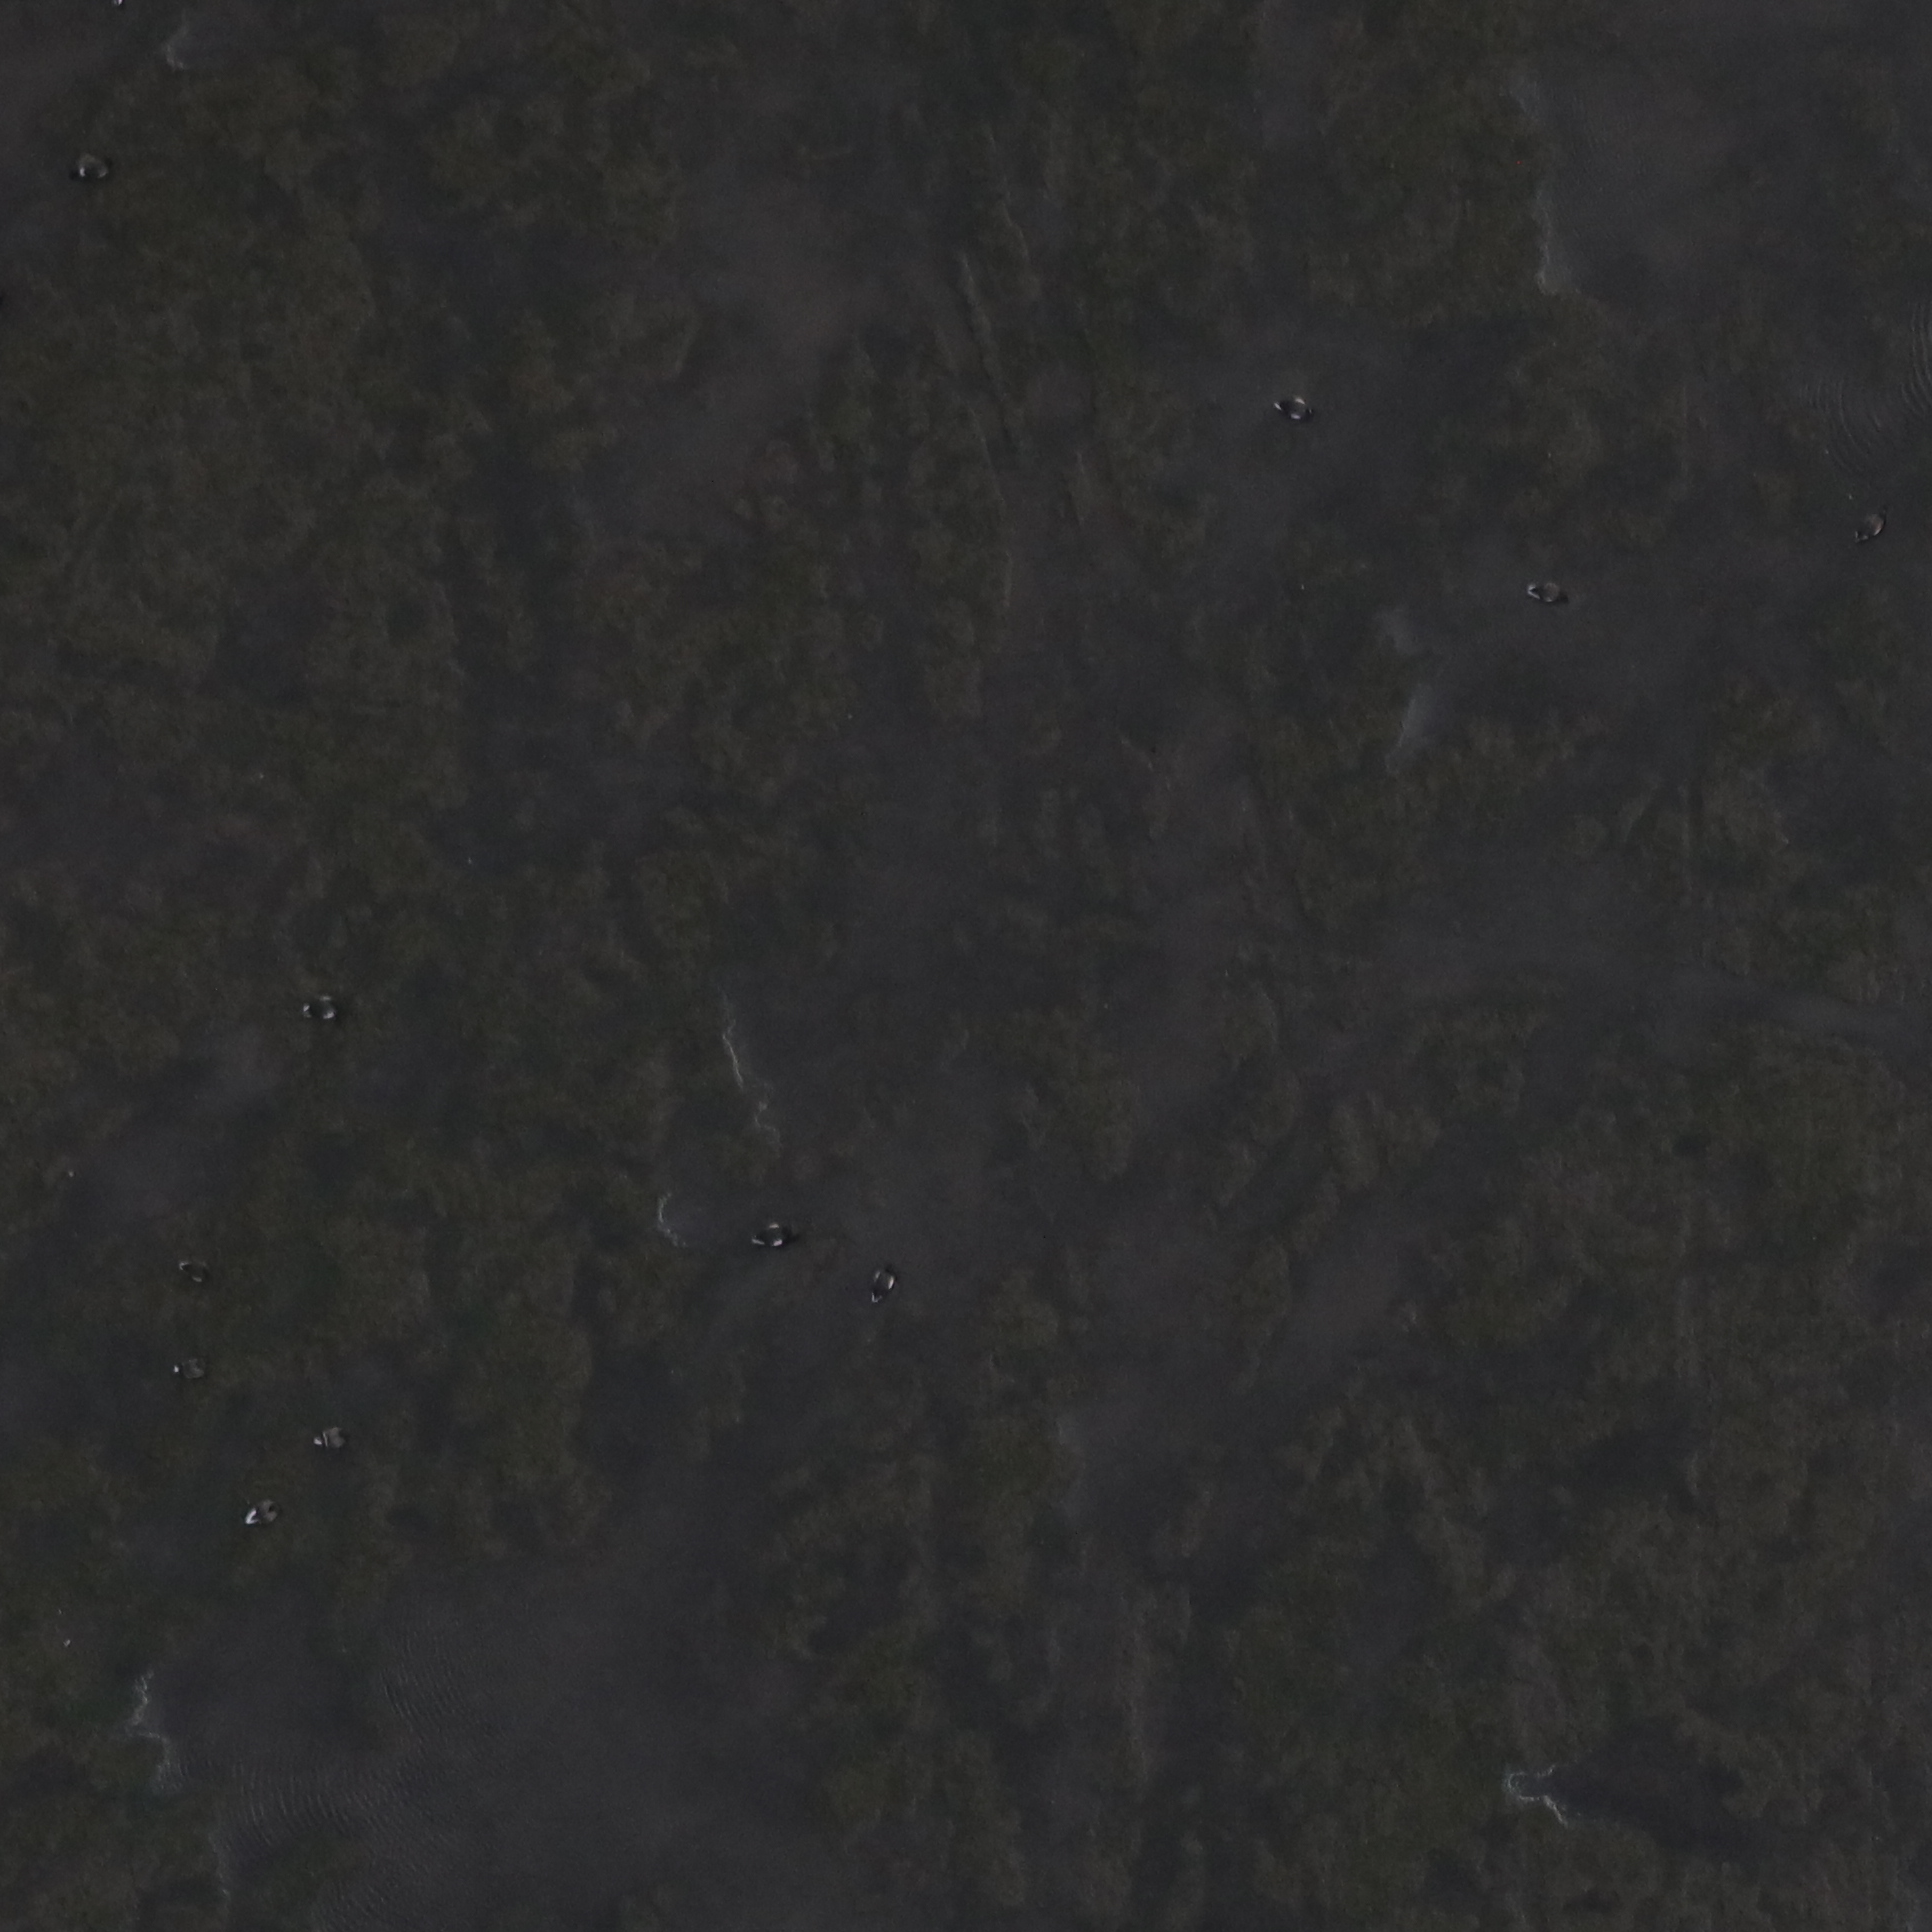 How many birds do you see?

11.